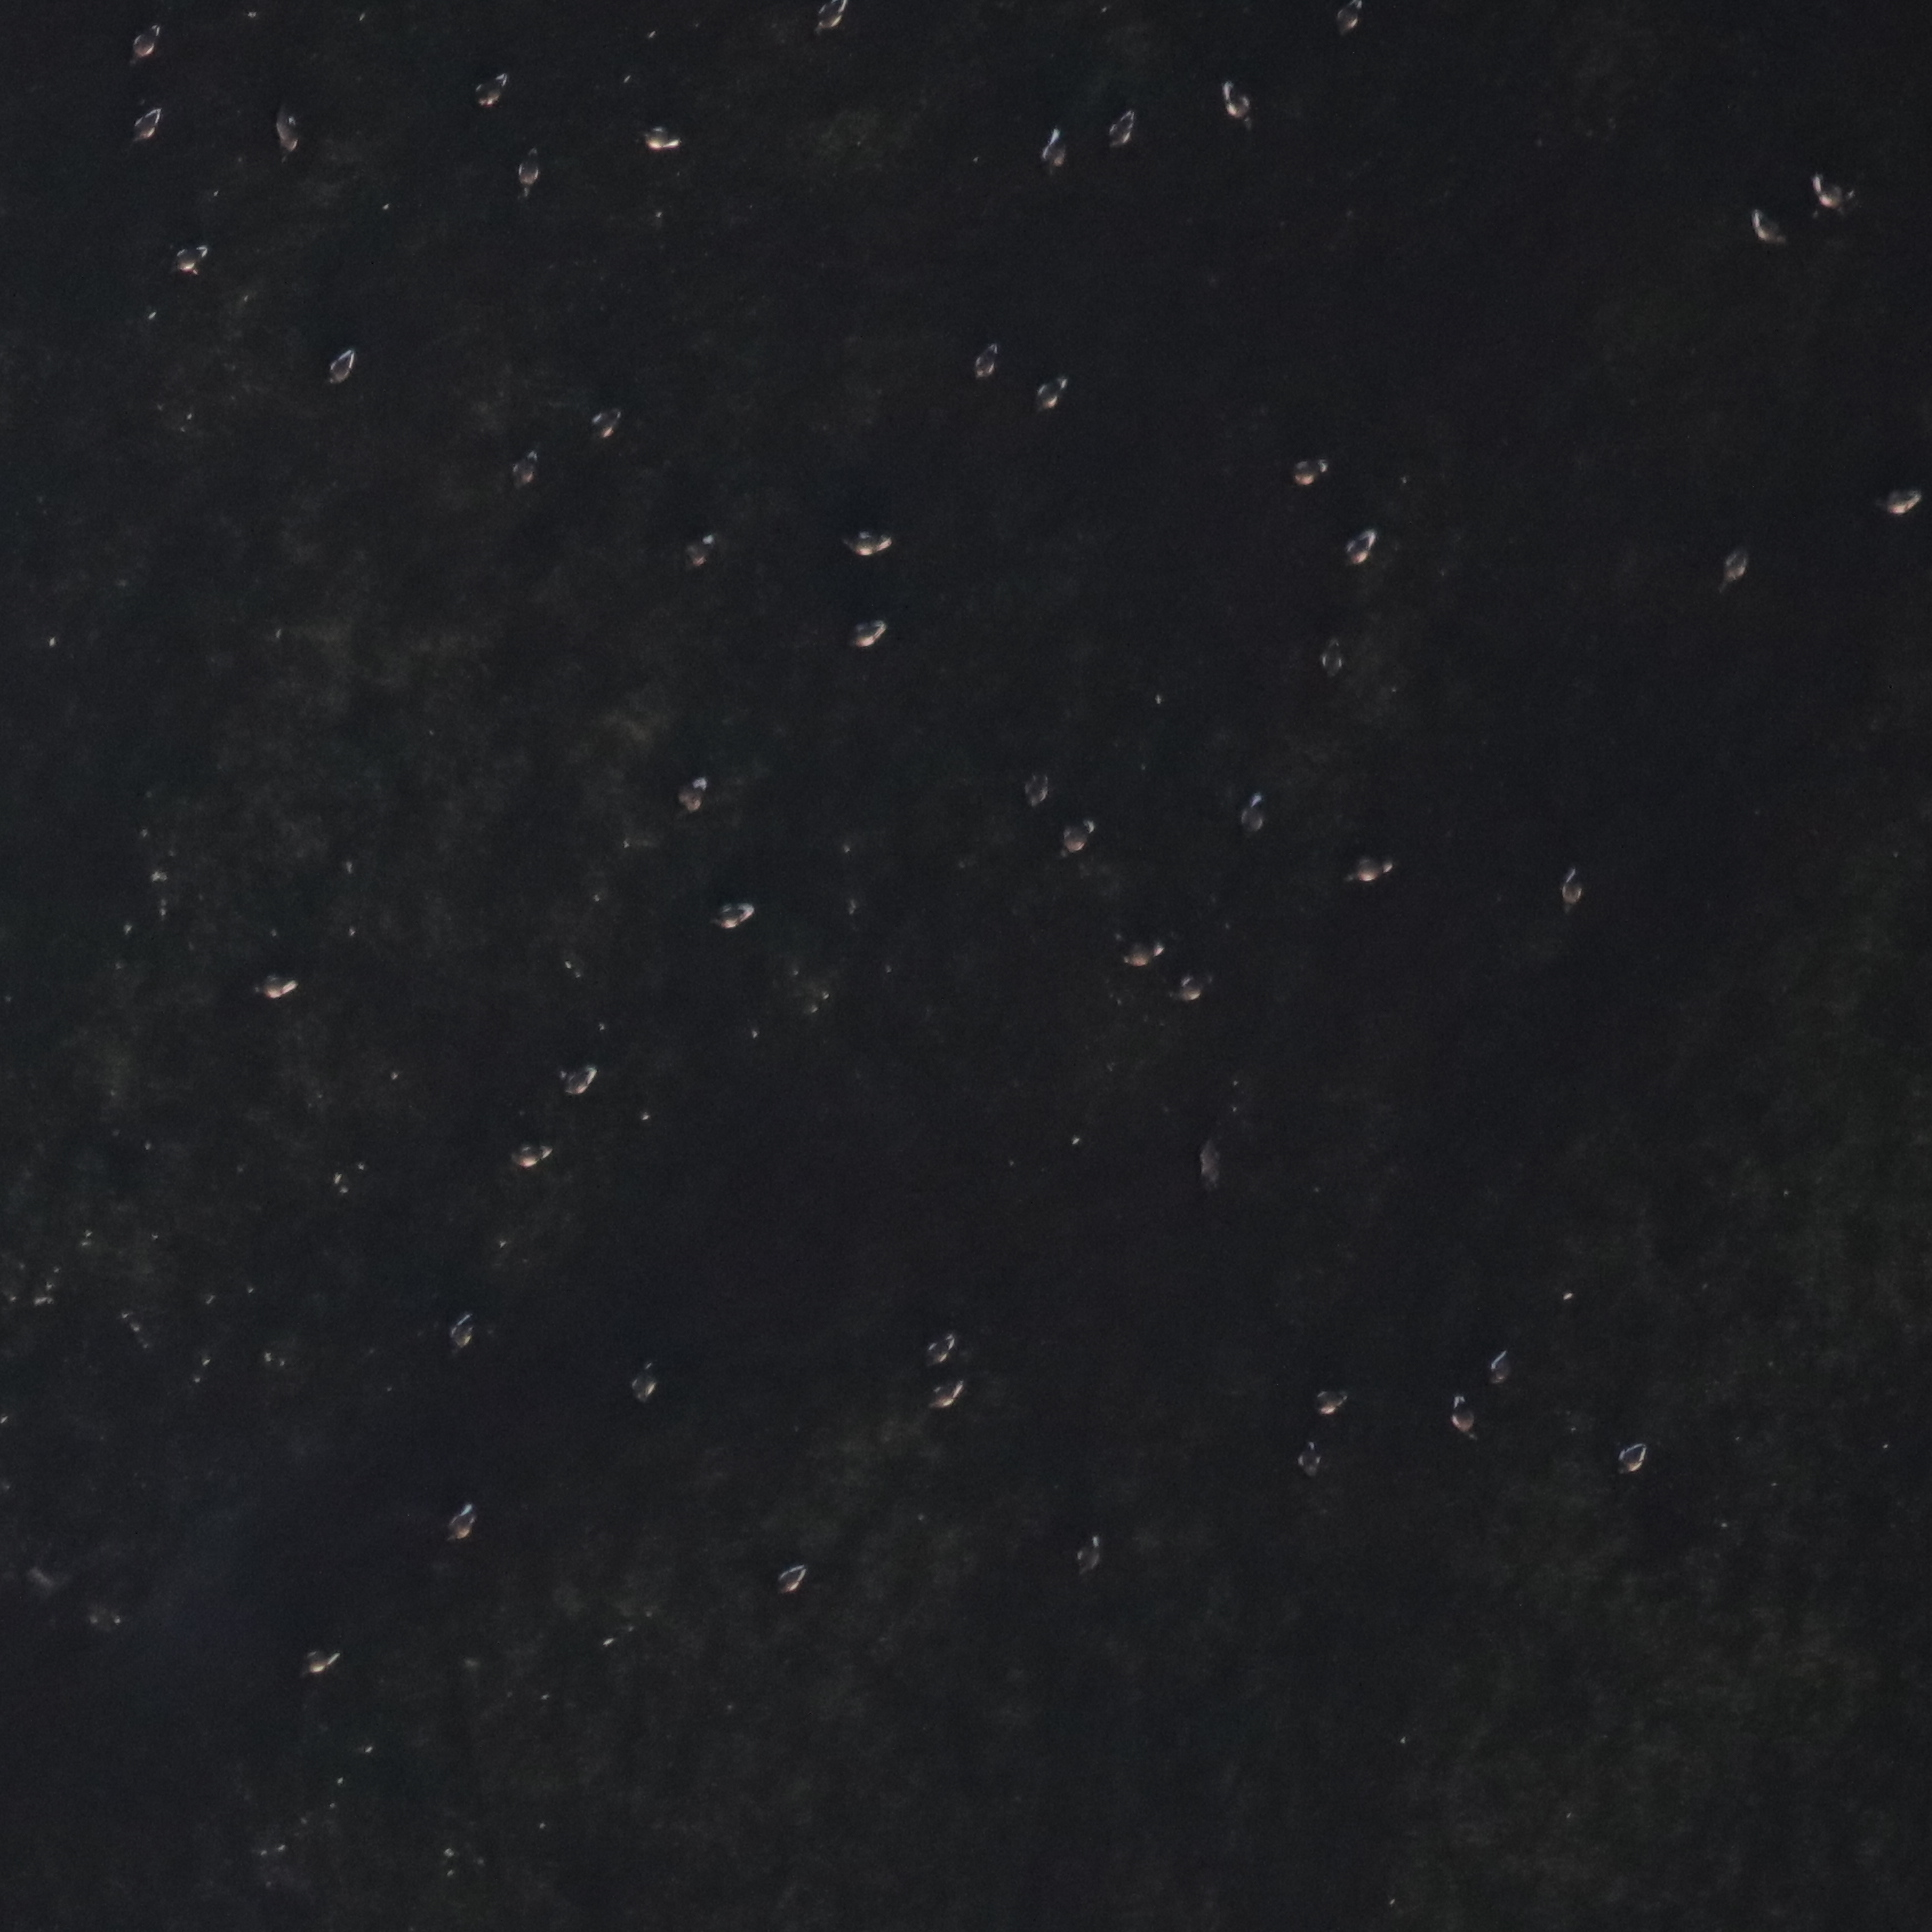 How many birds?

52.